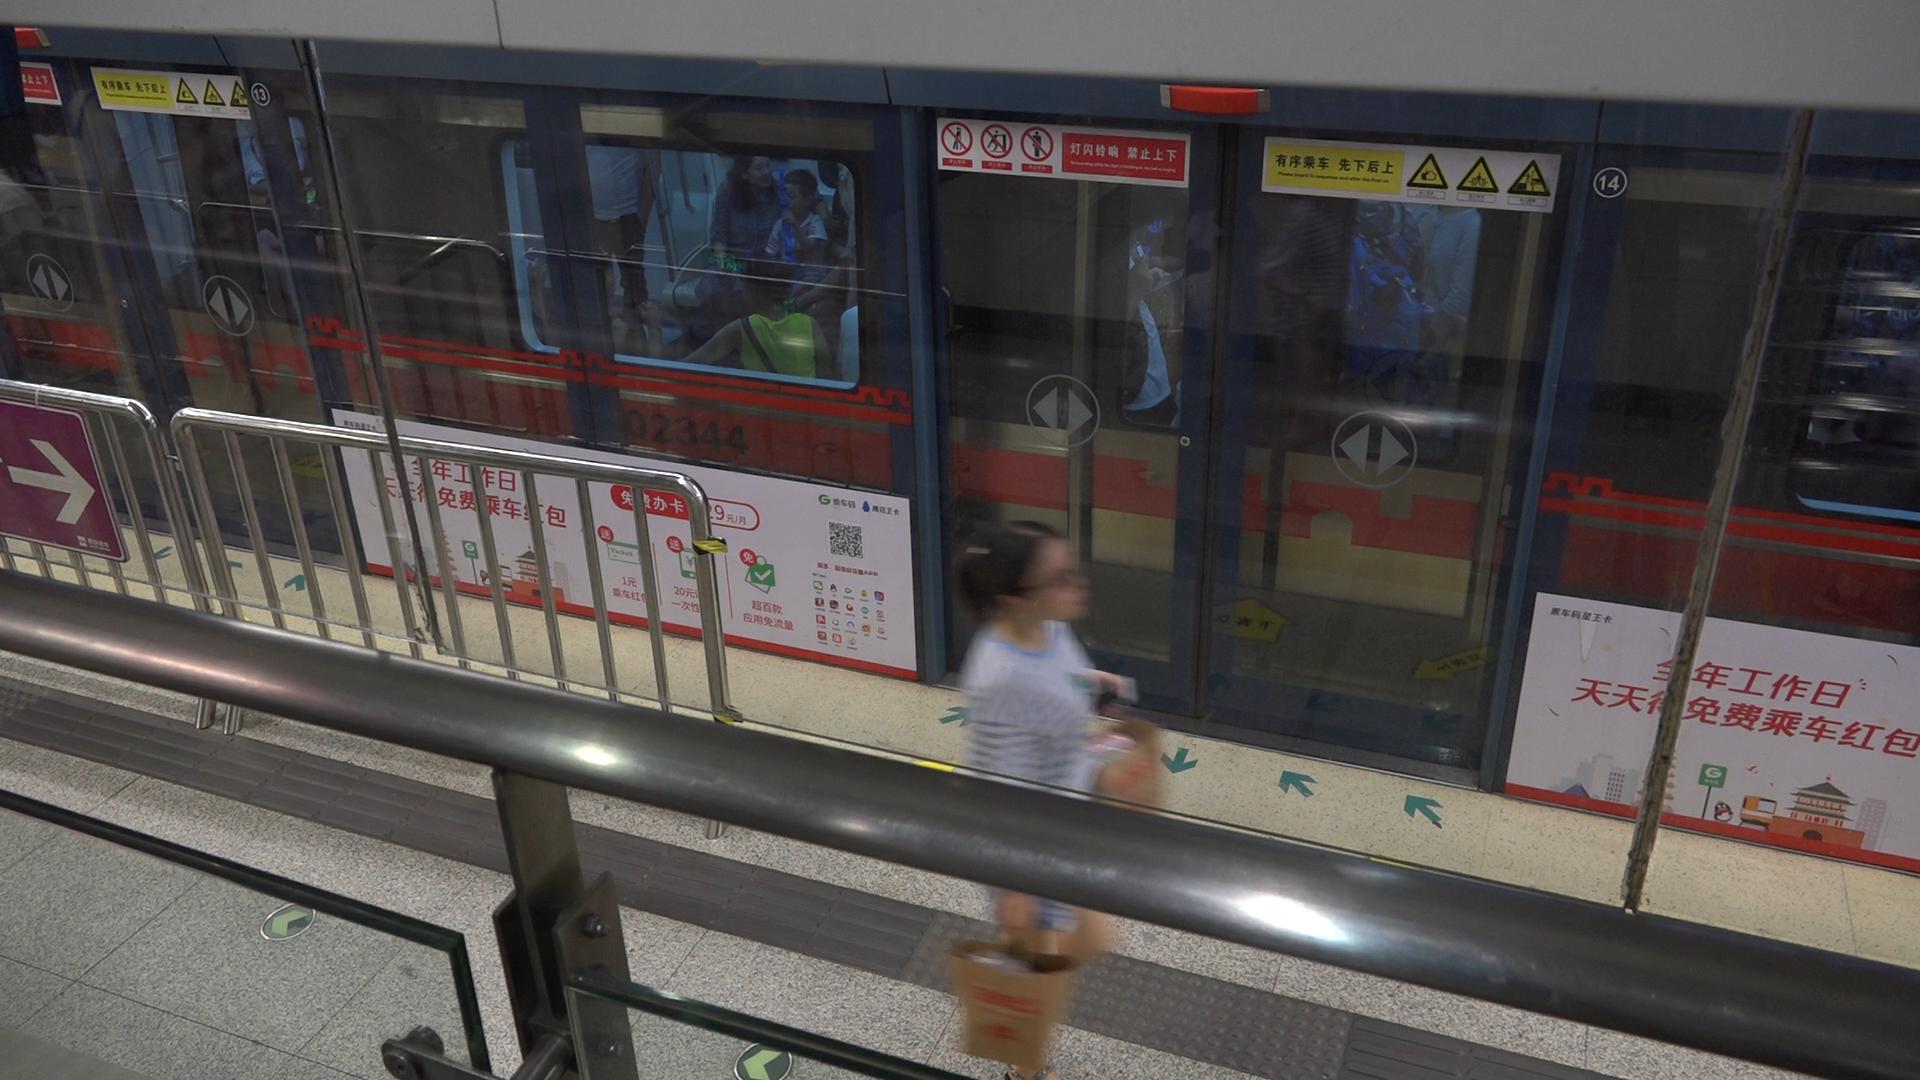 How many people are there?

7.